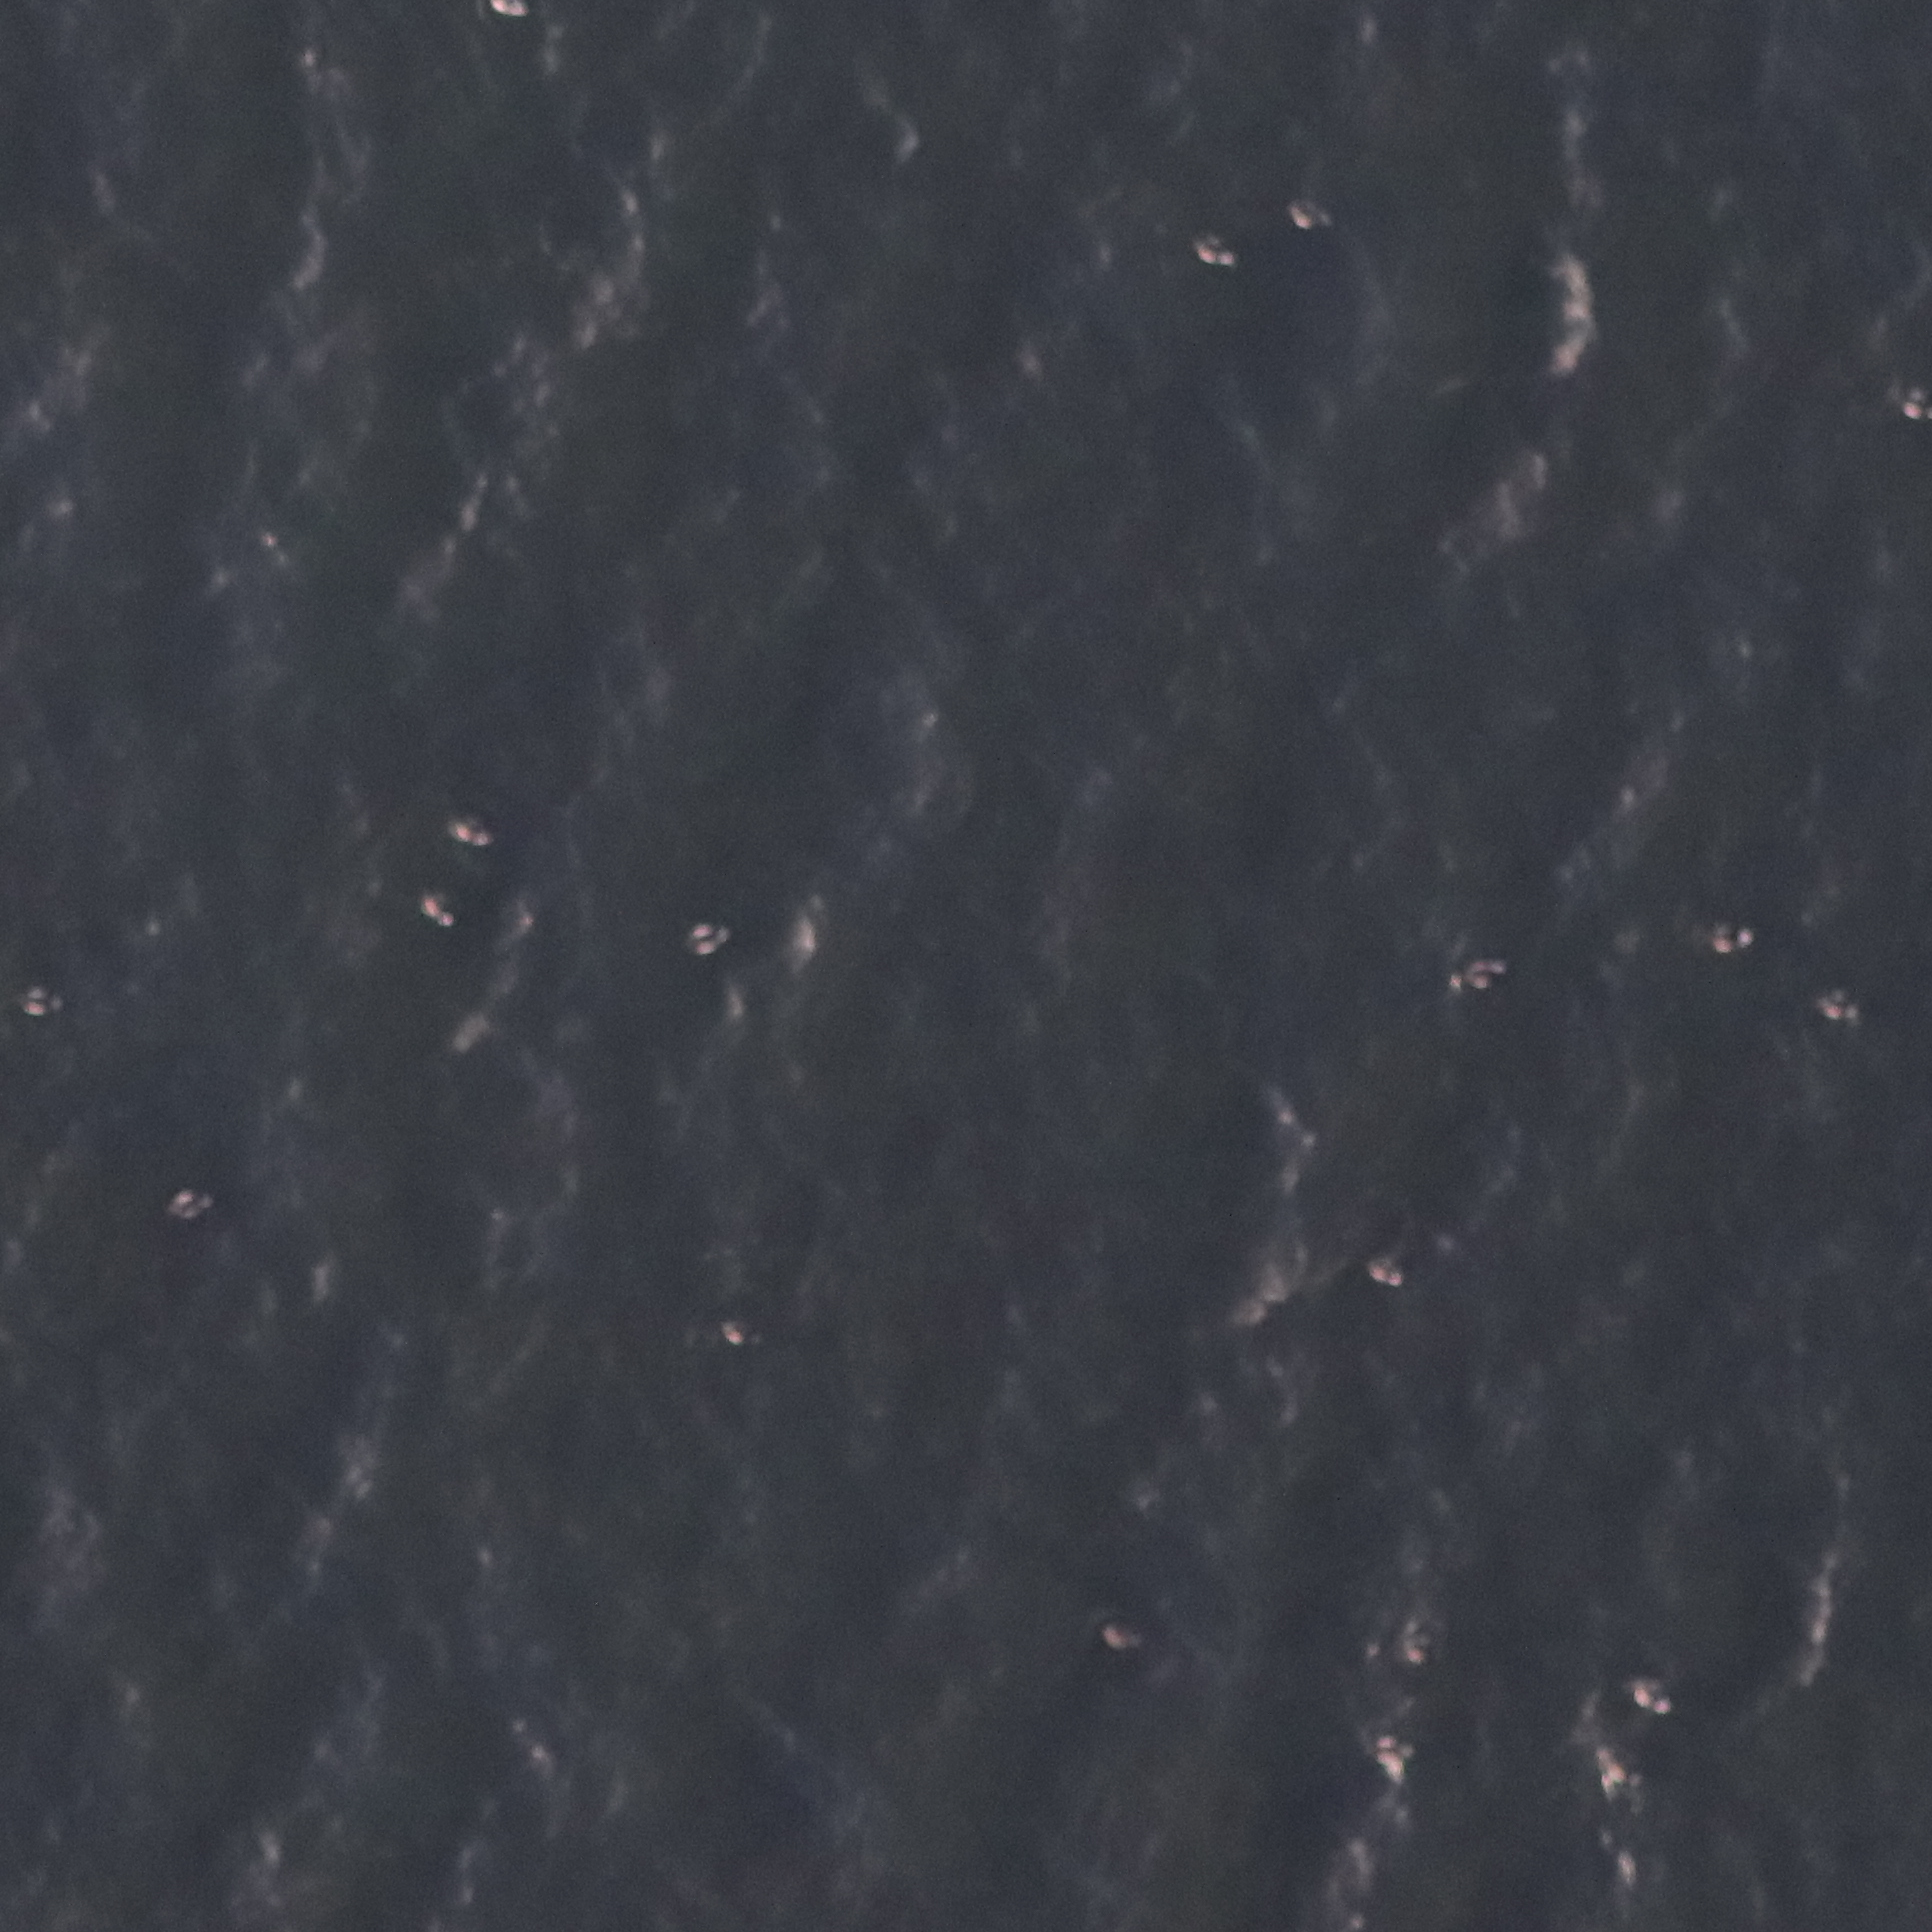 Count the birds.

16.